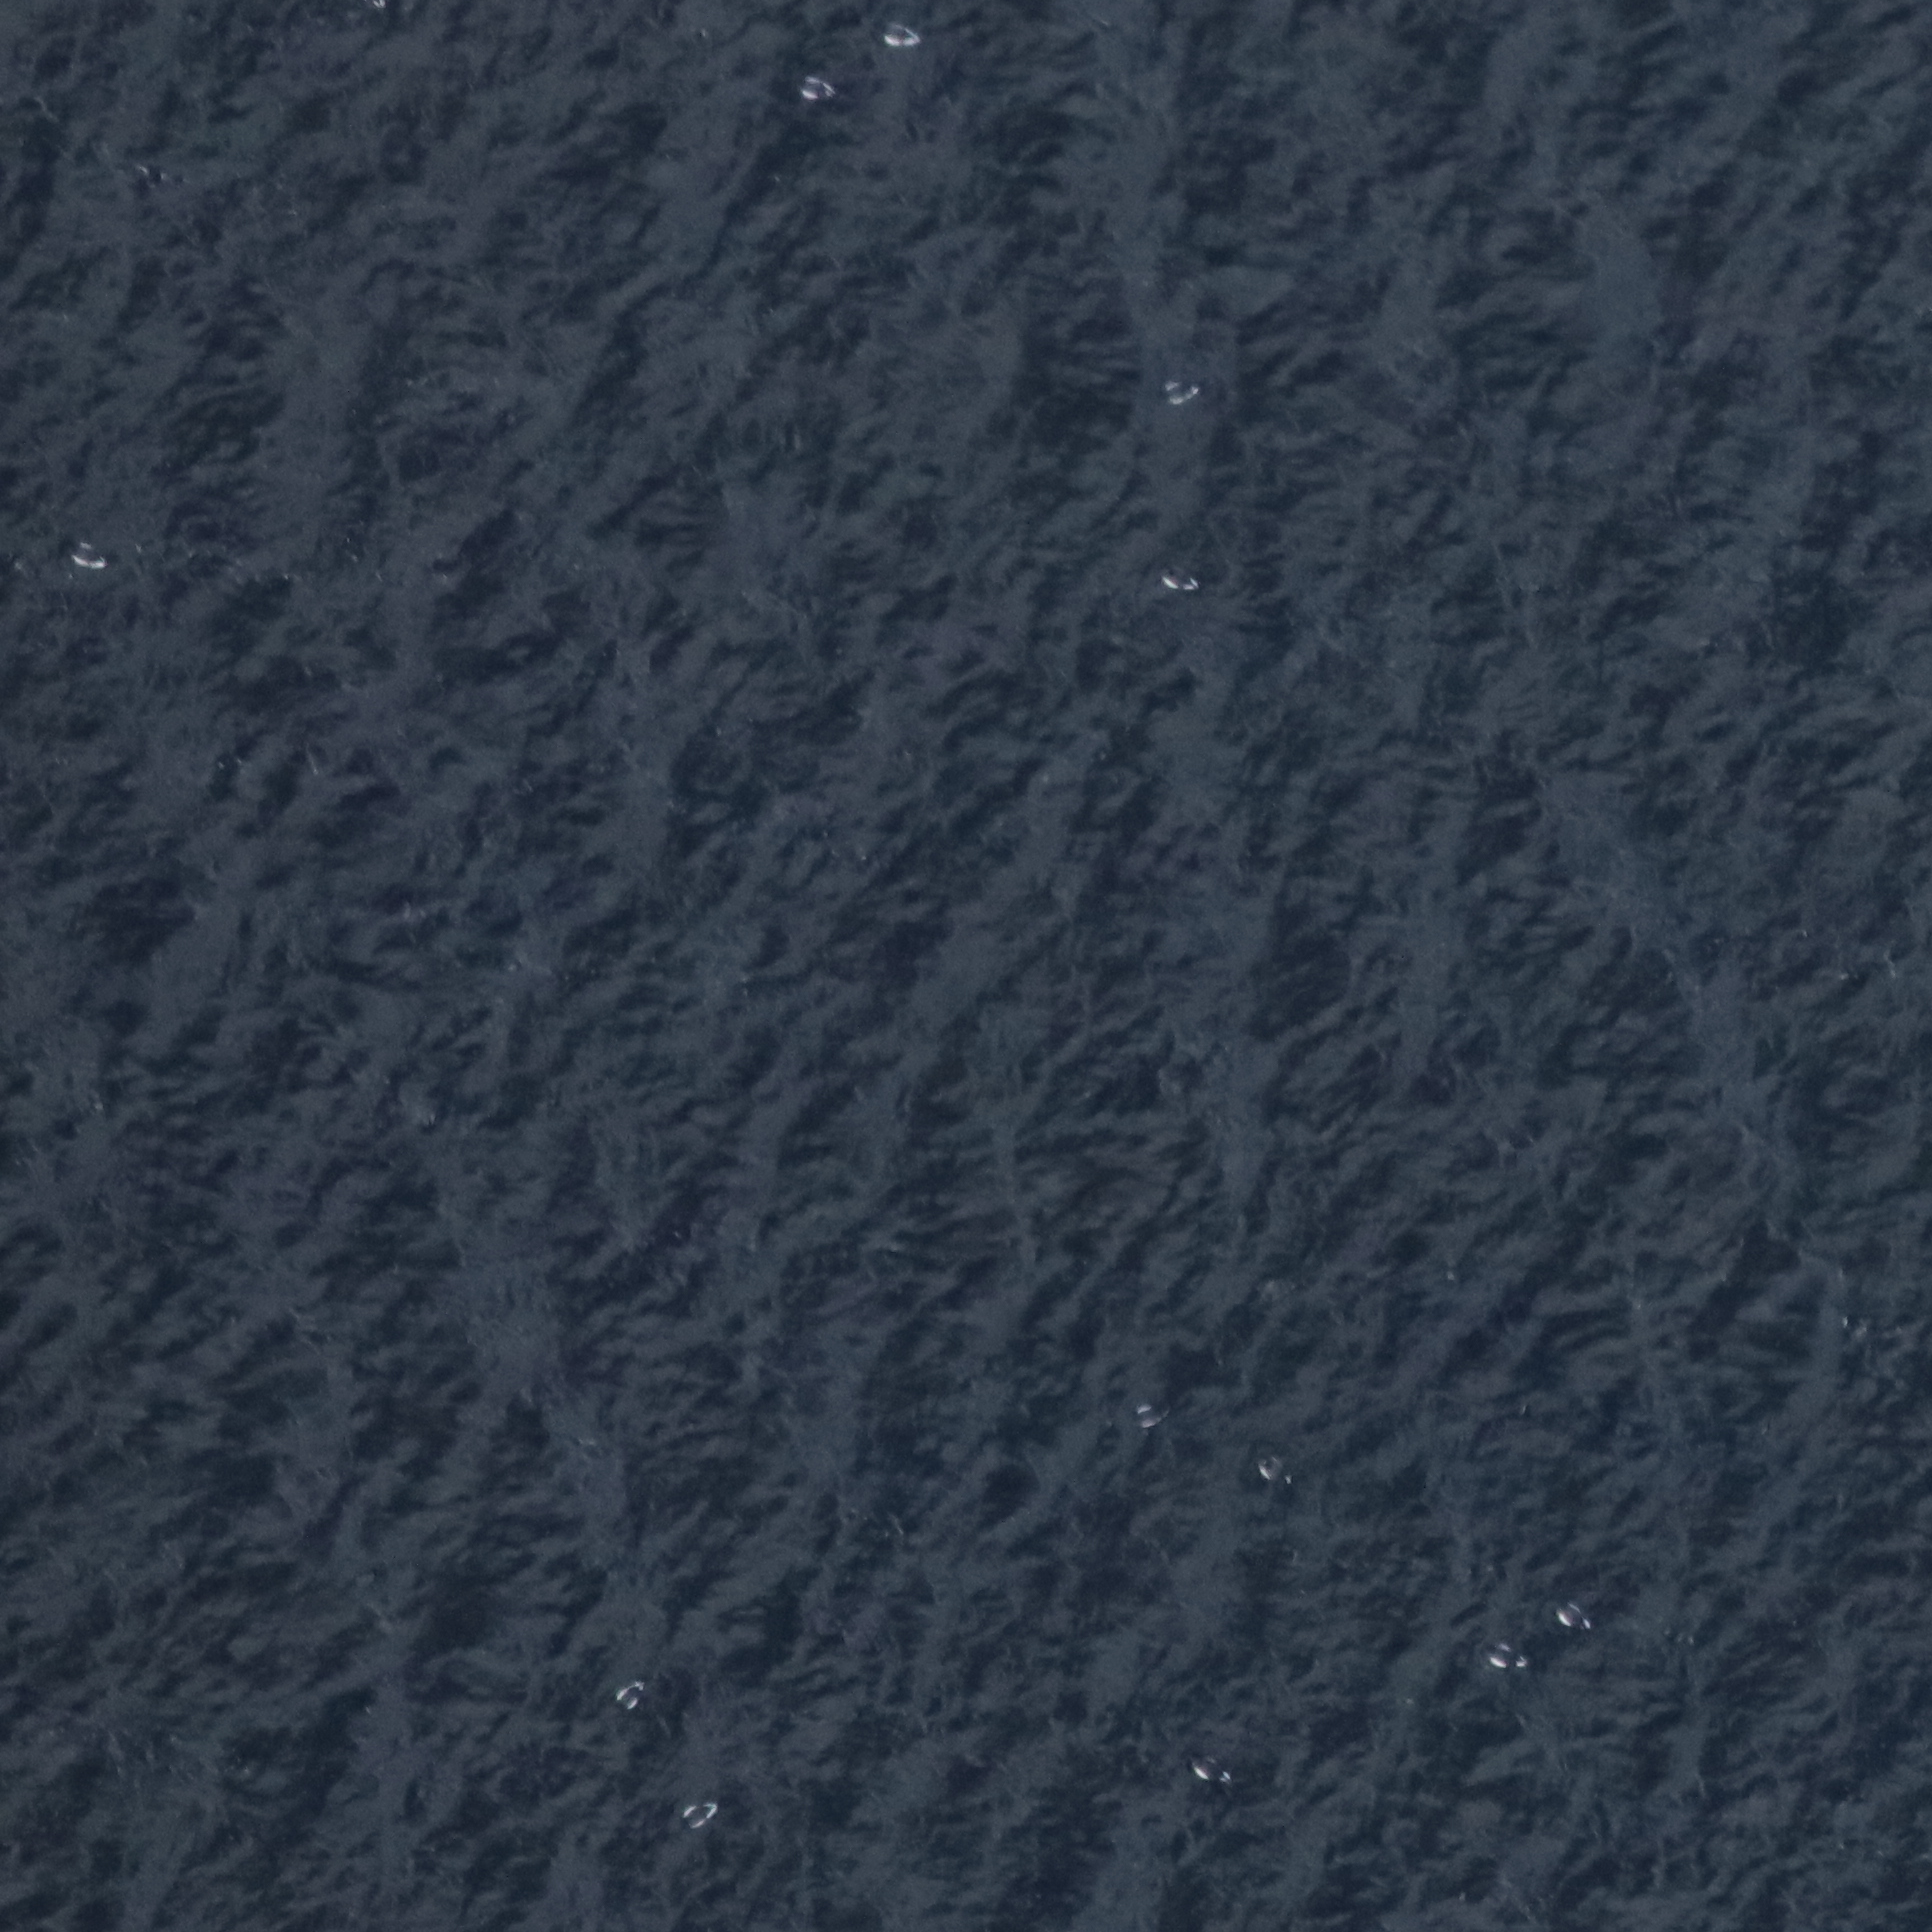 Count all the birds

12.